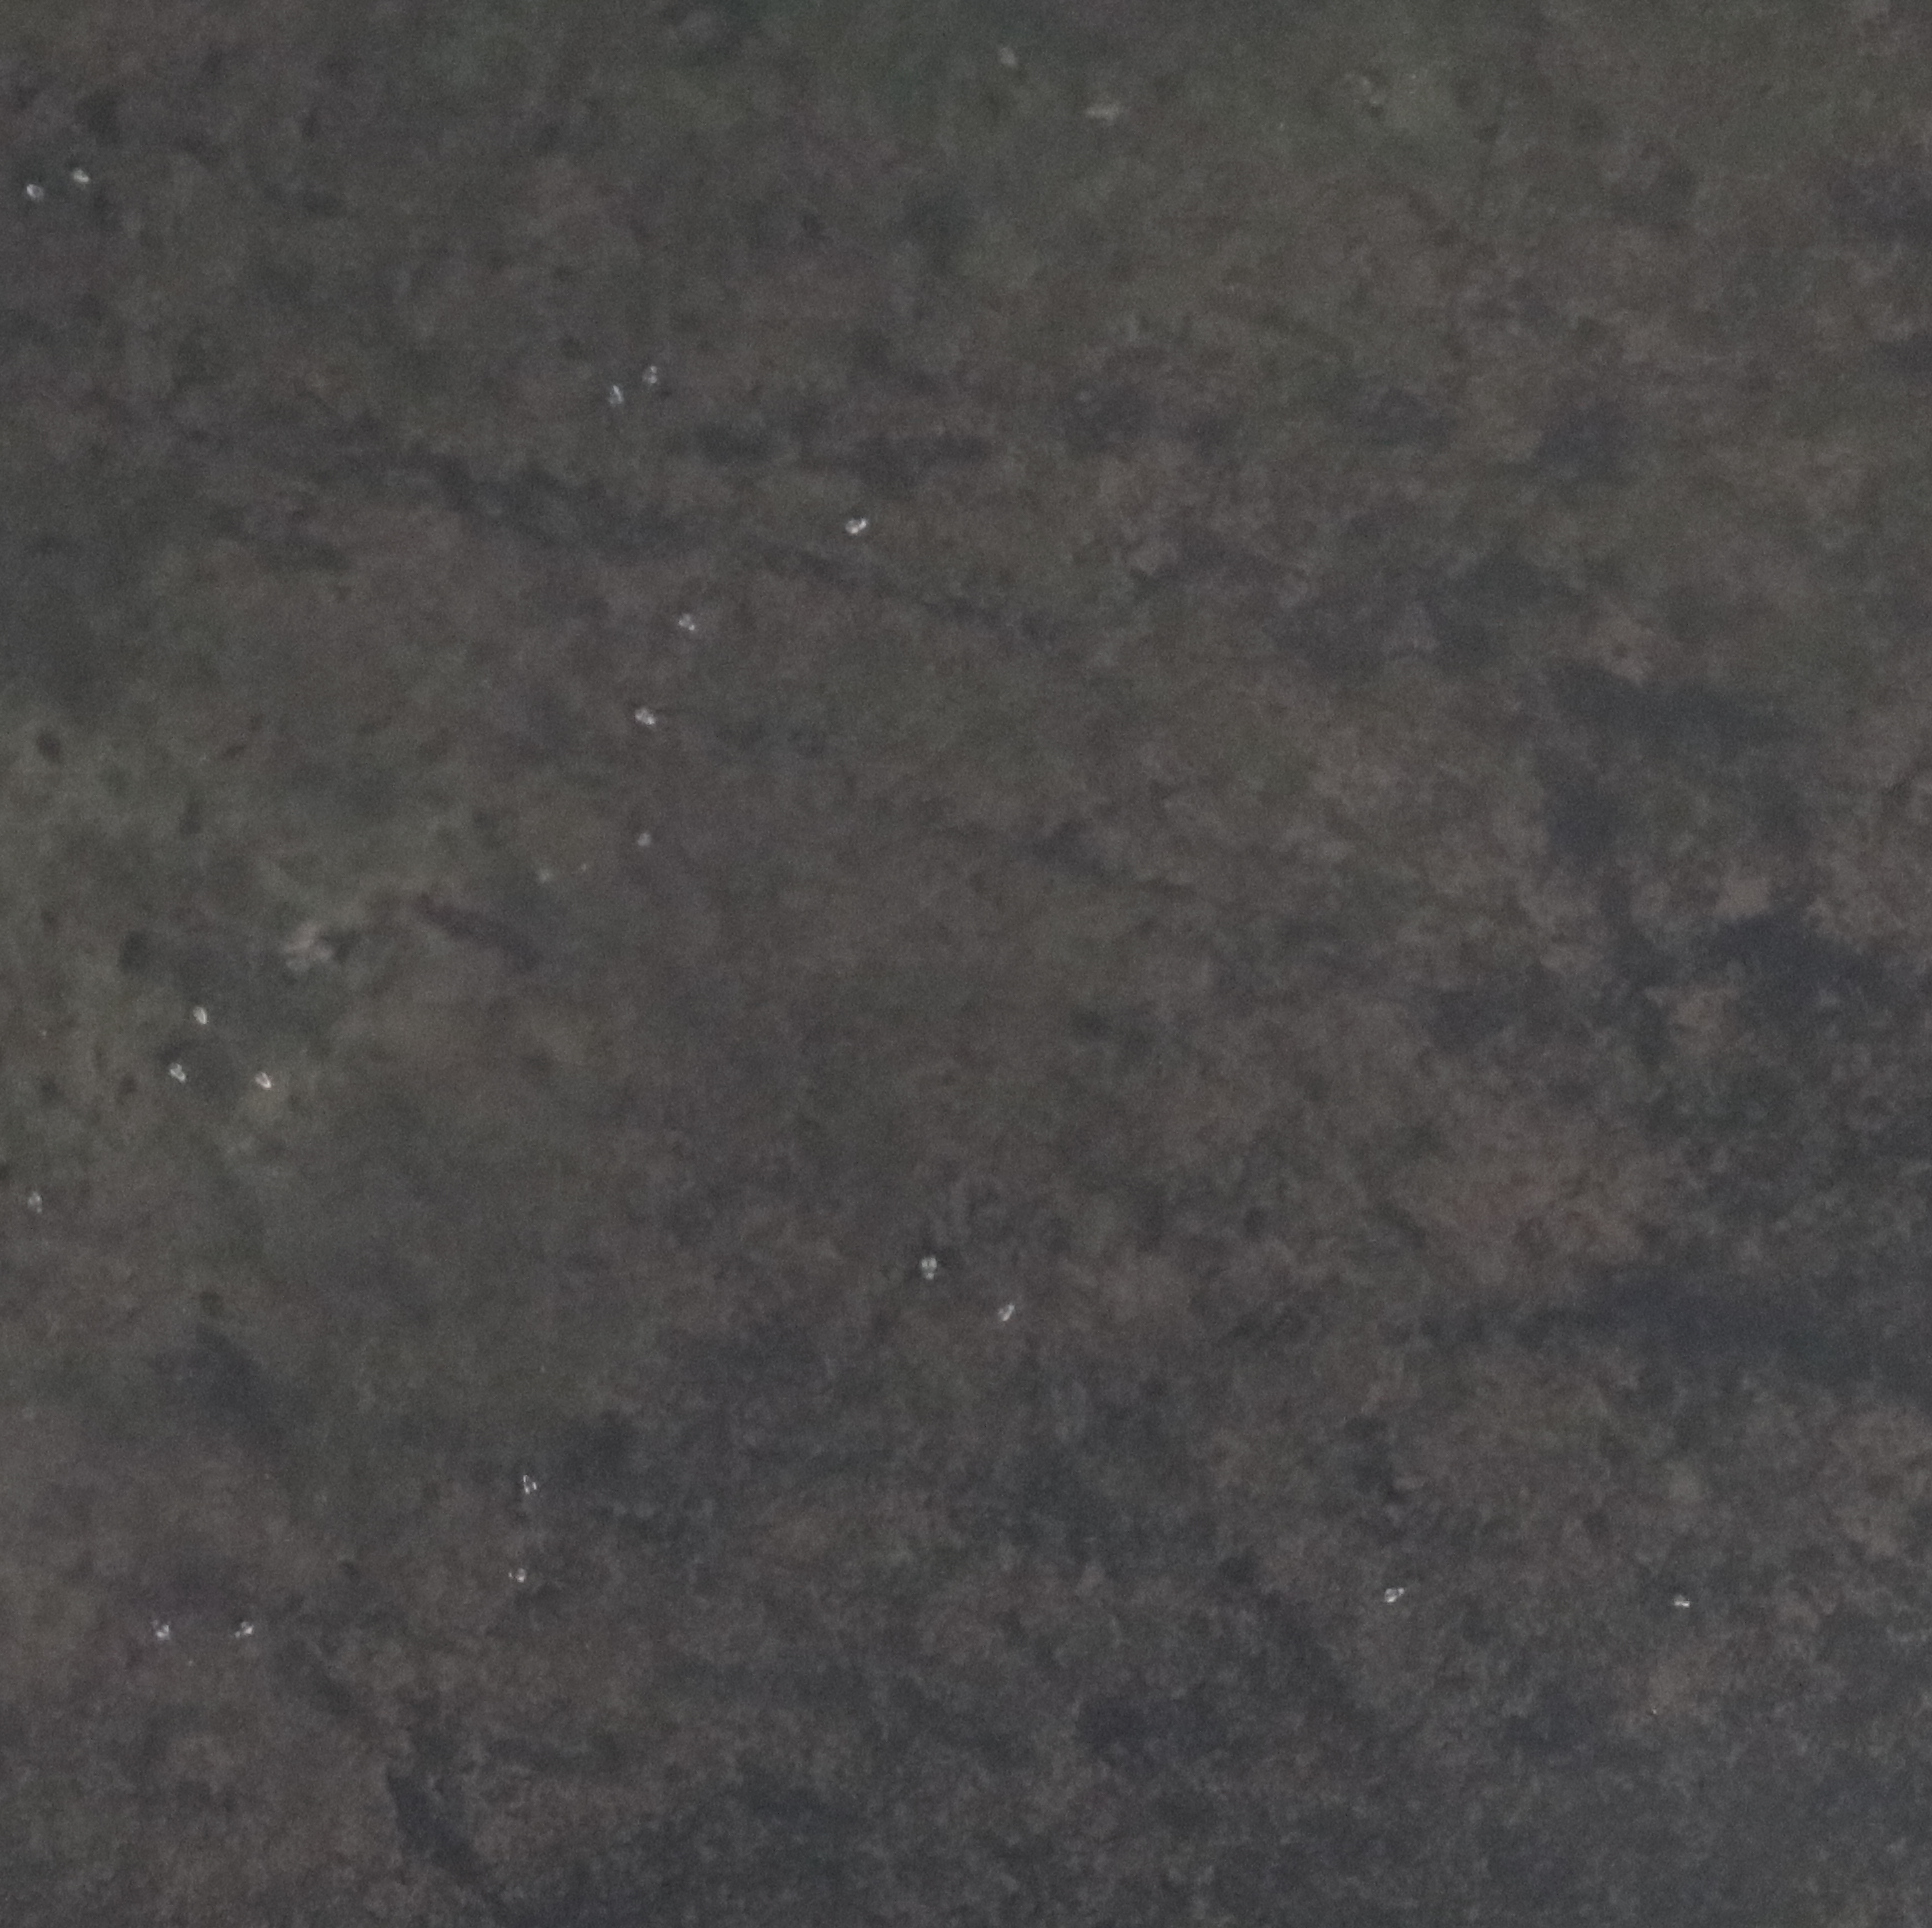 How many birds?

20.